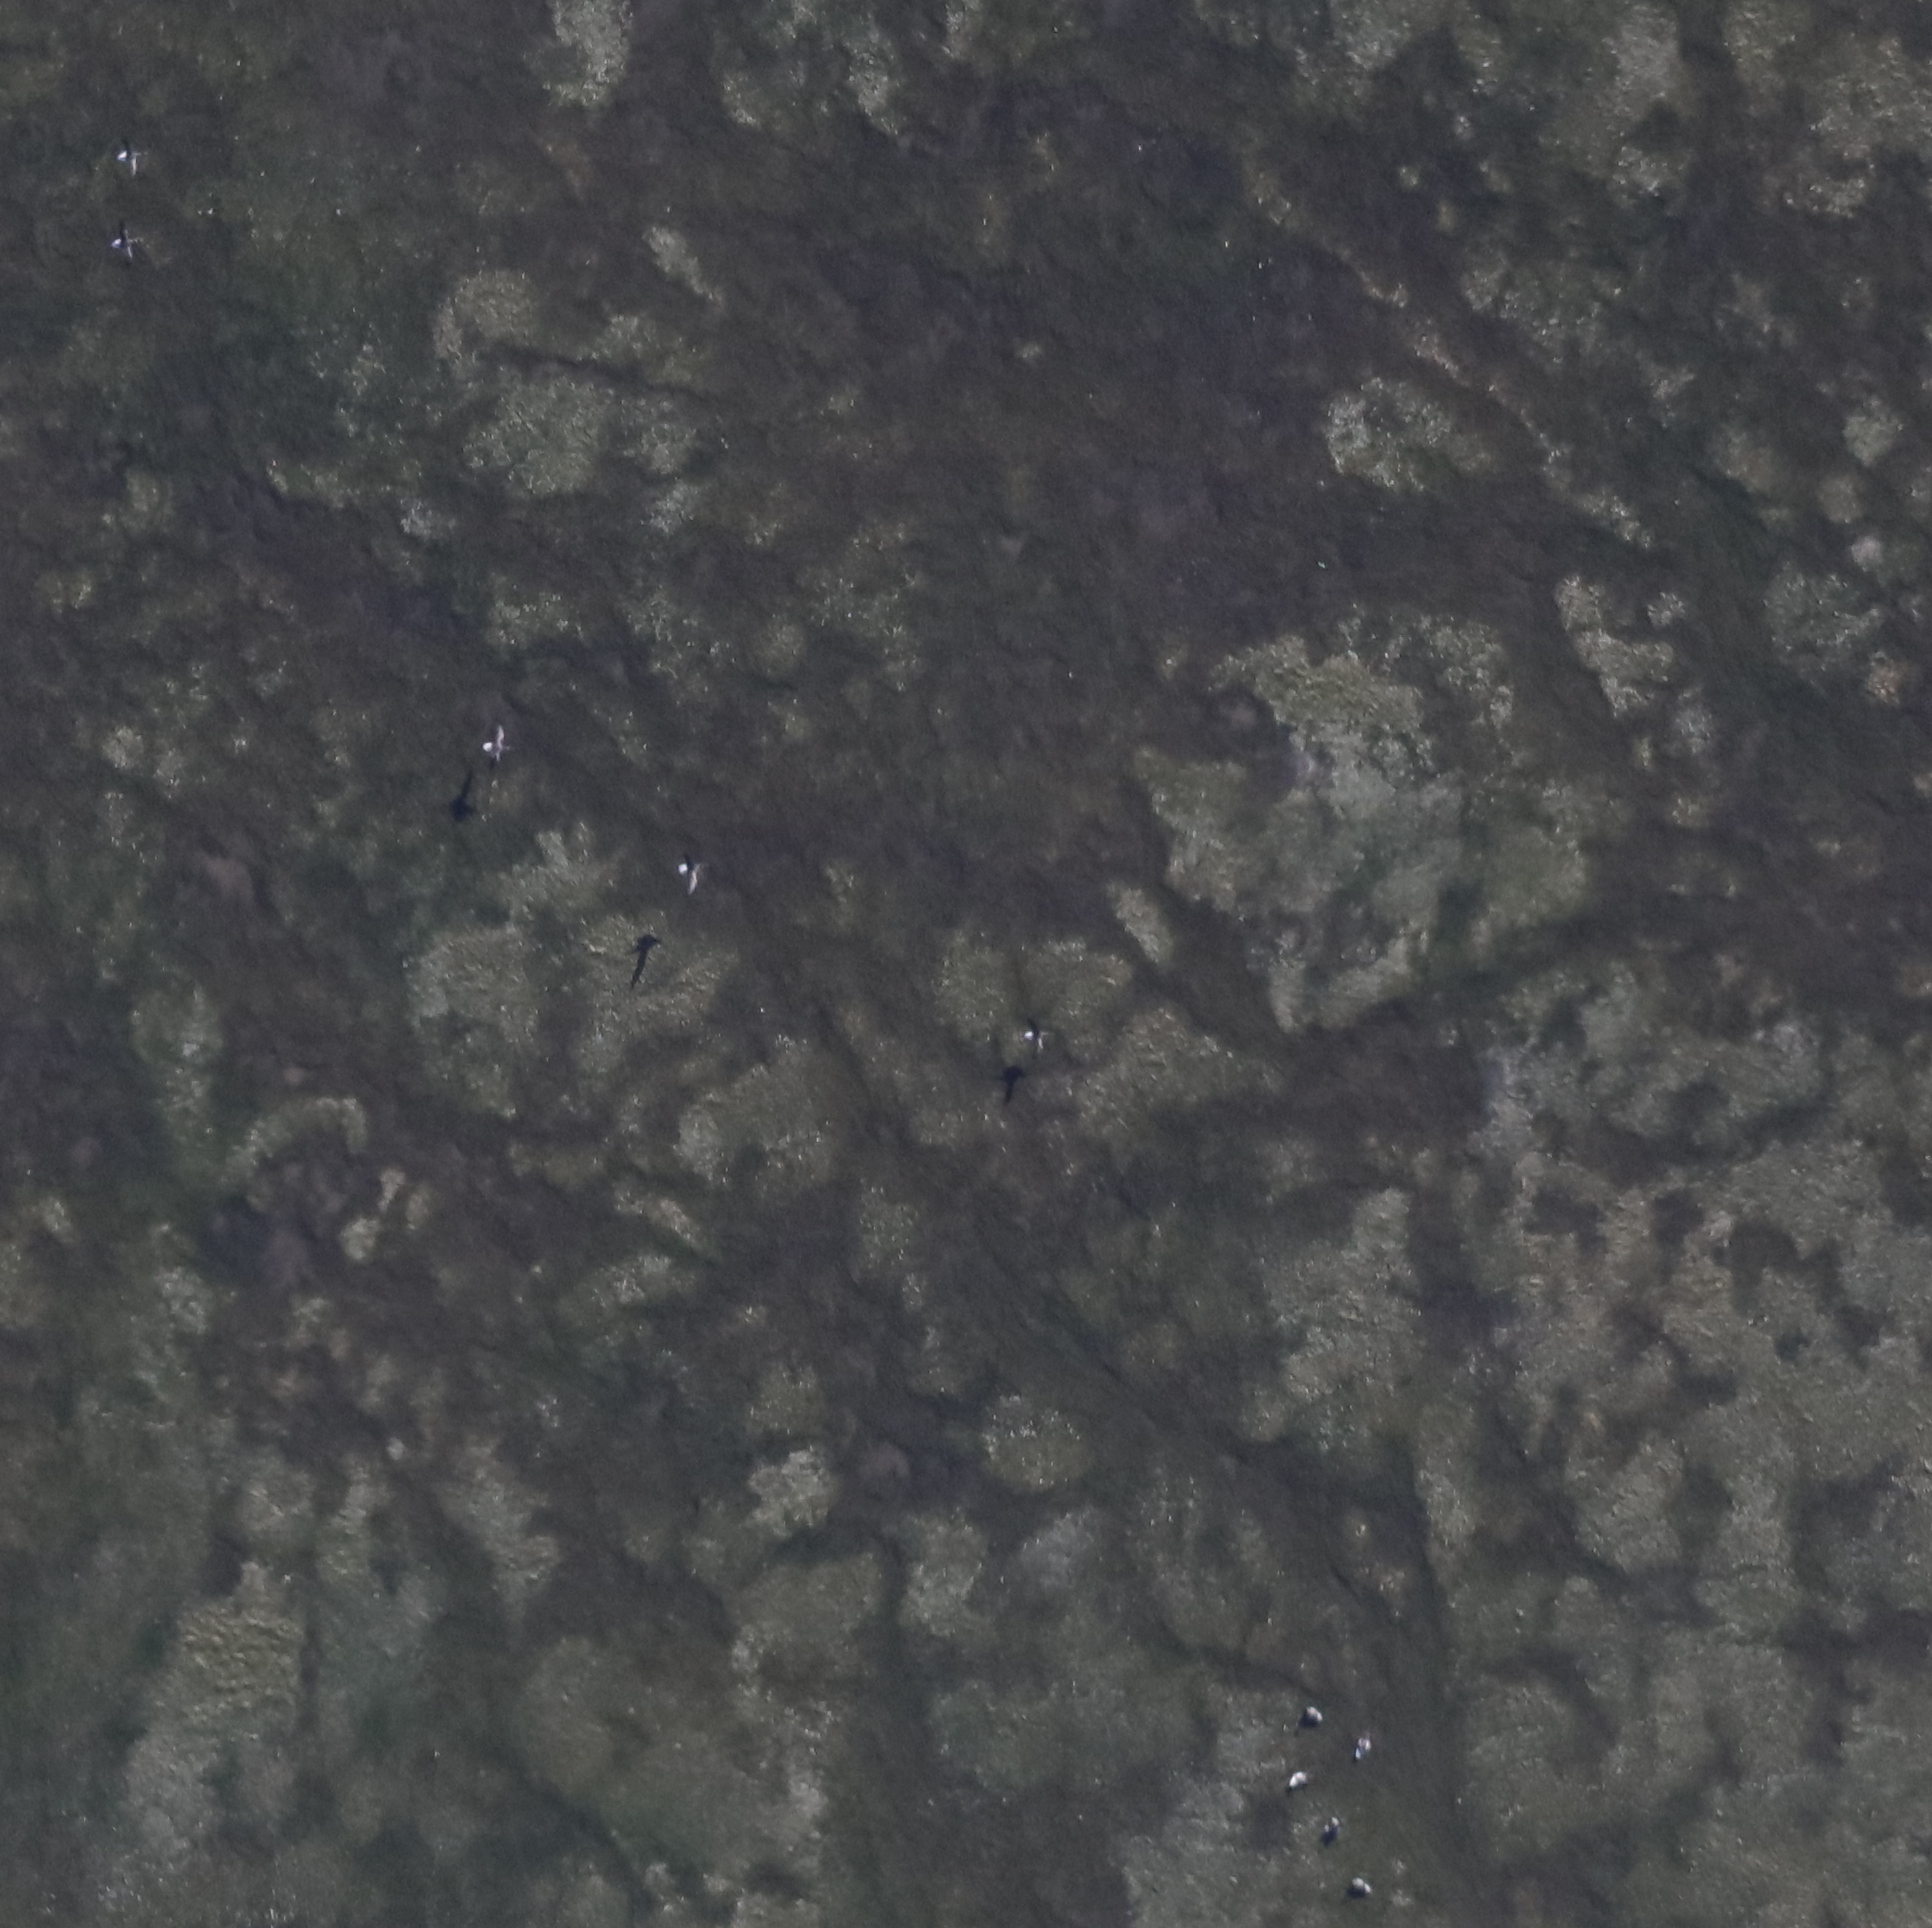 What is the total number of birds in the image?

10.